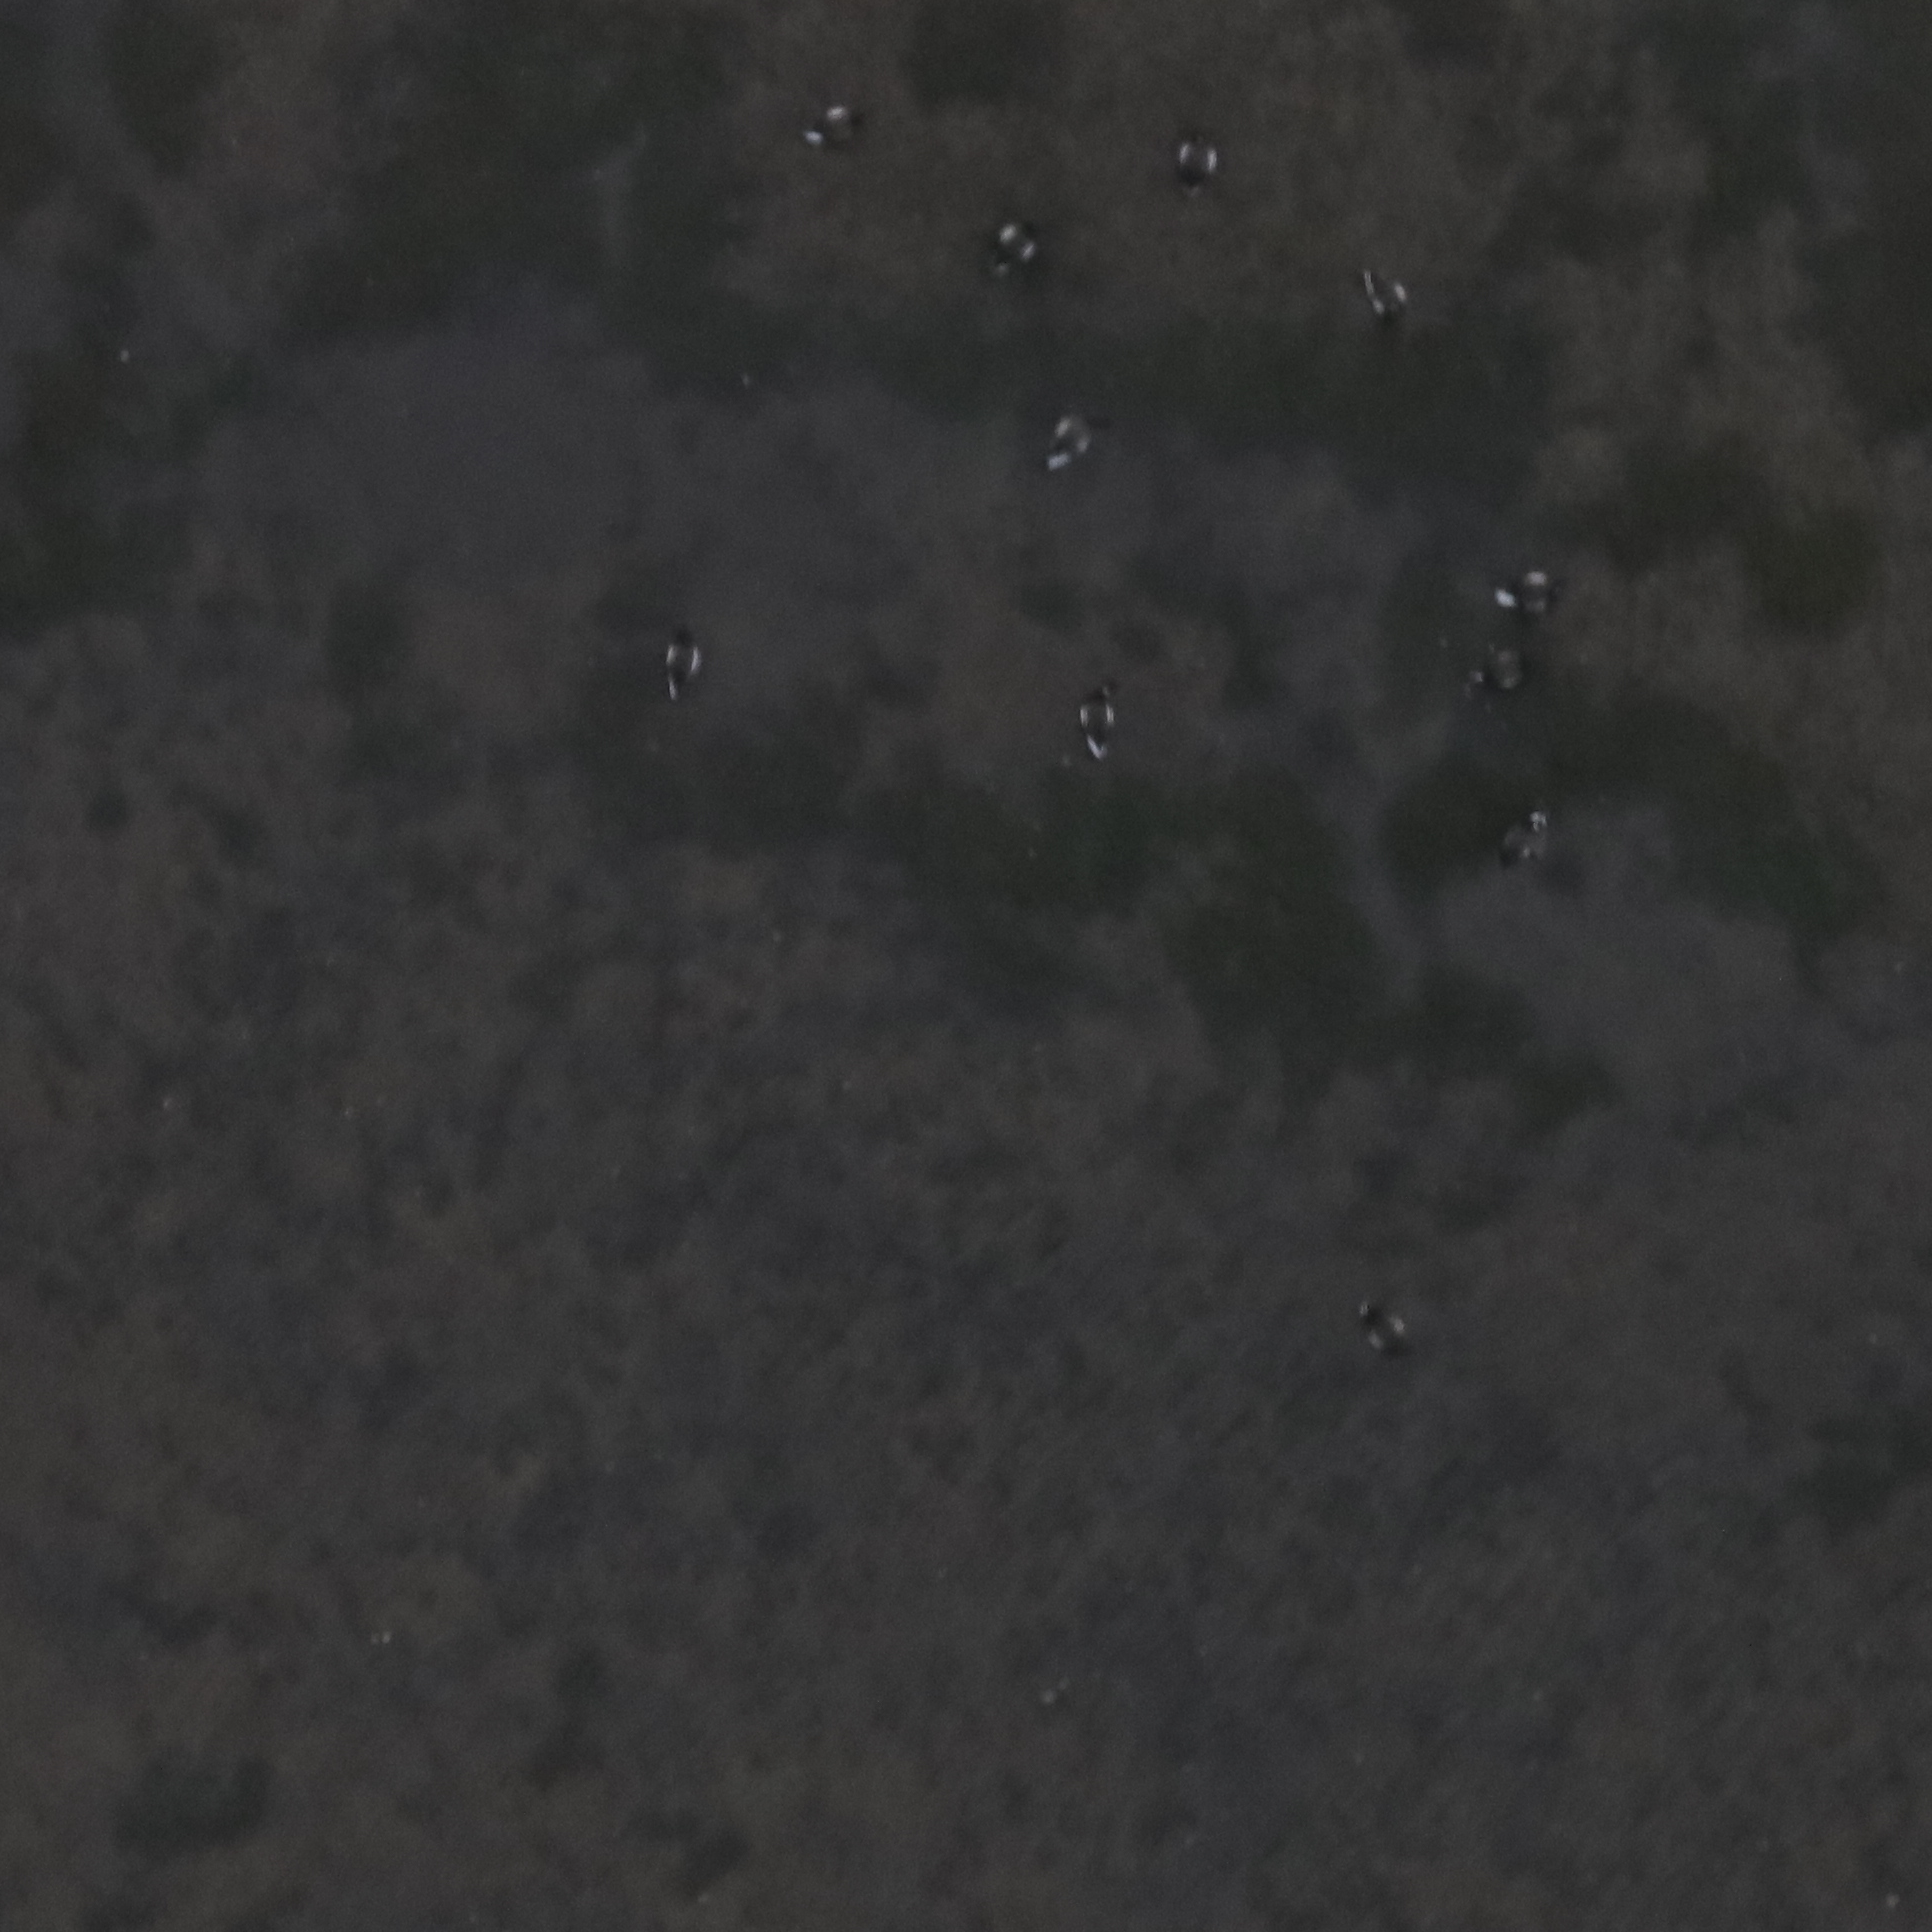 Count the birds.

11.